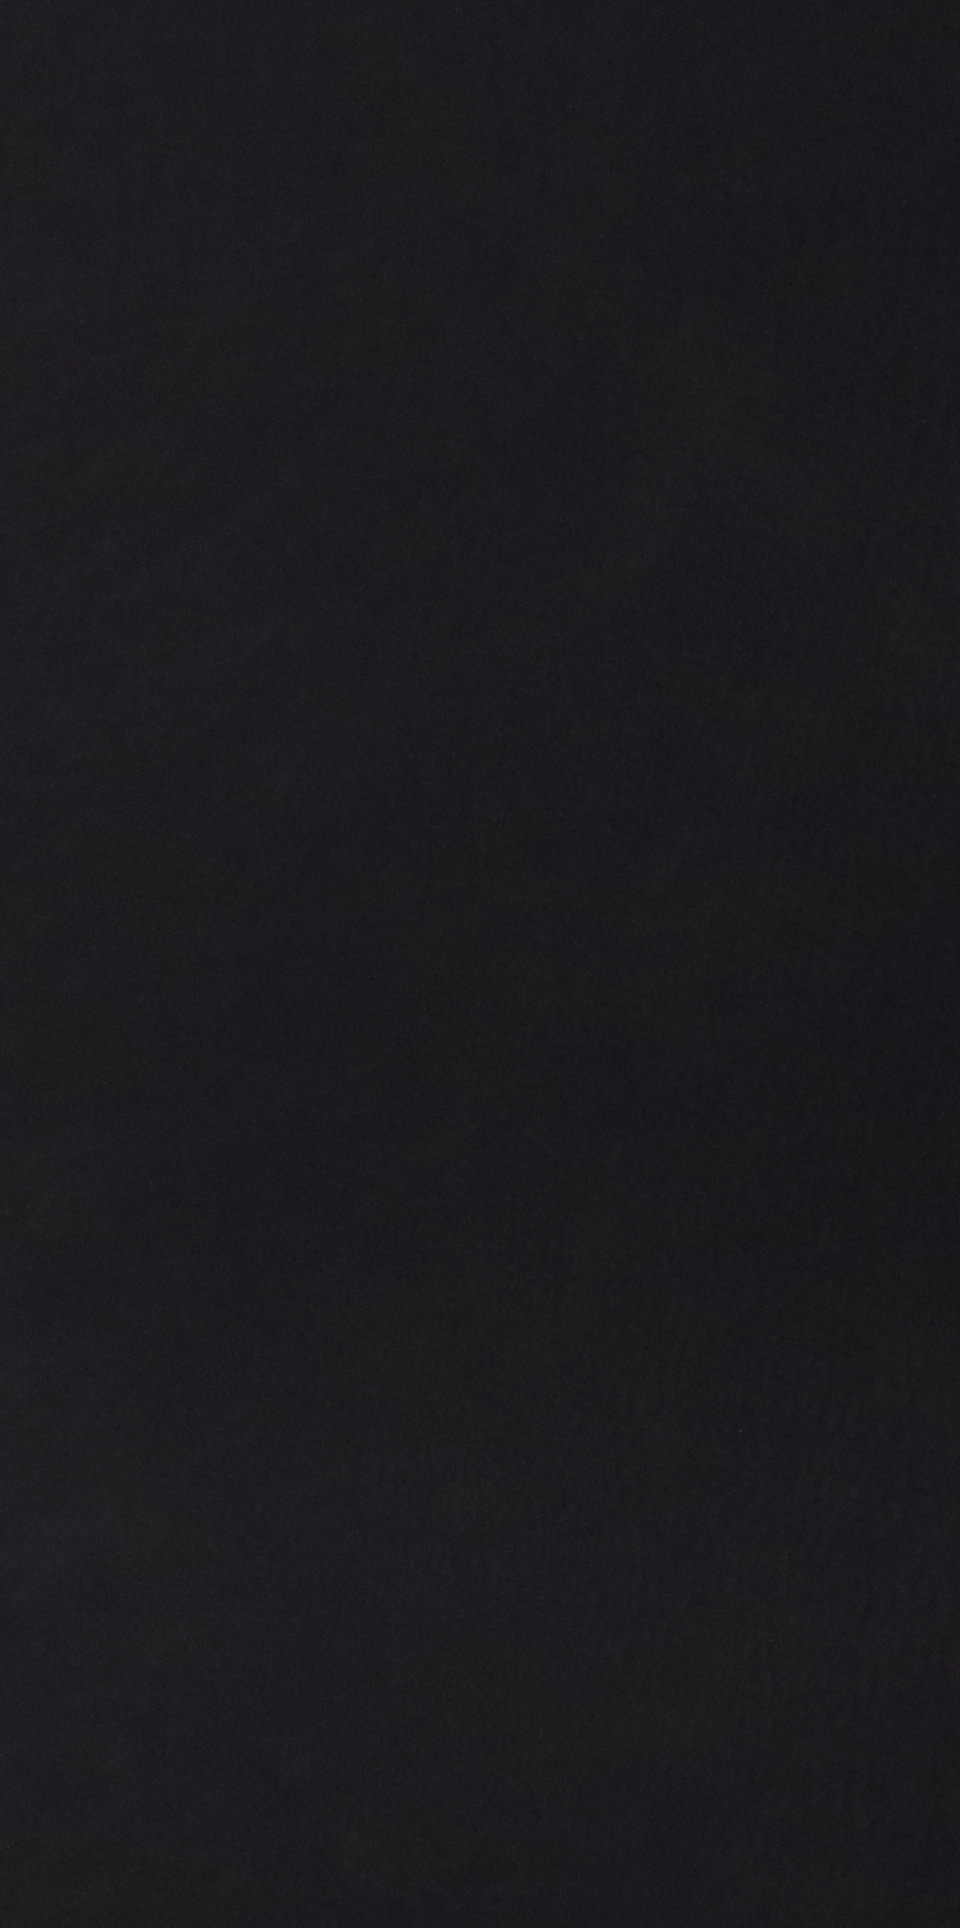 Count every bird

0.